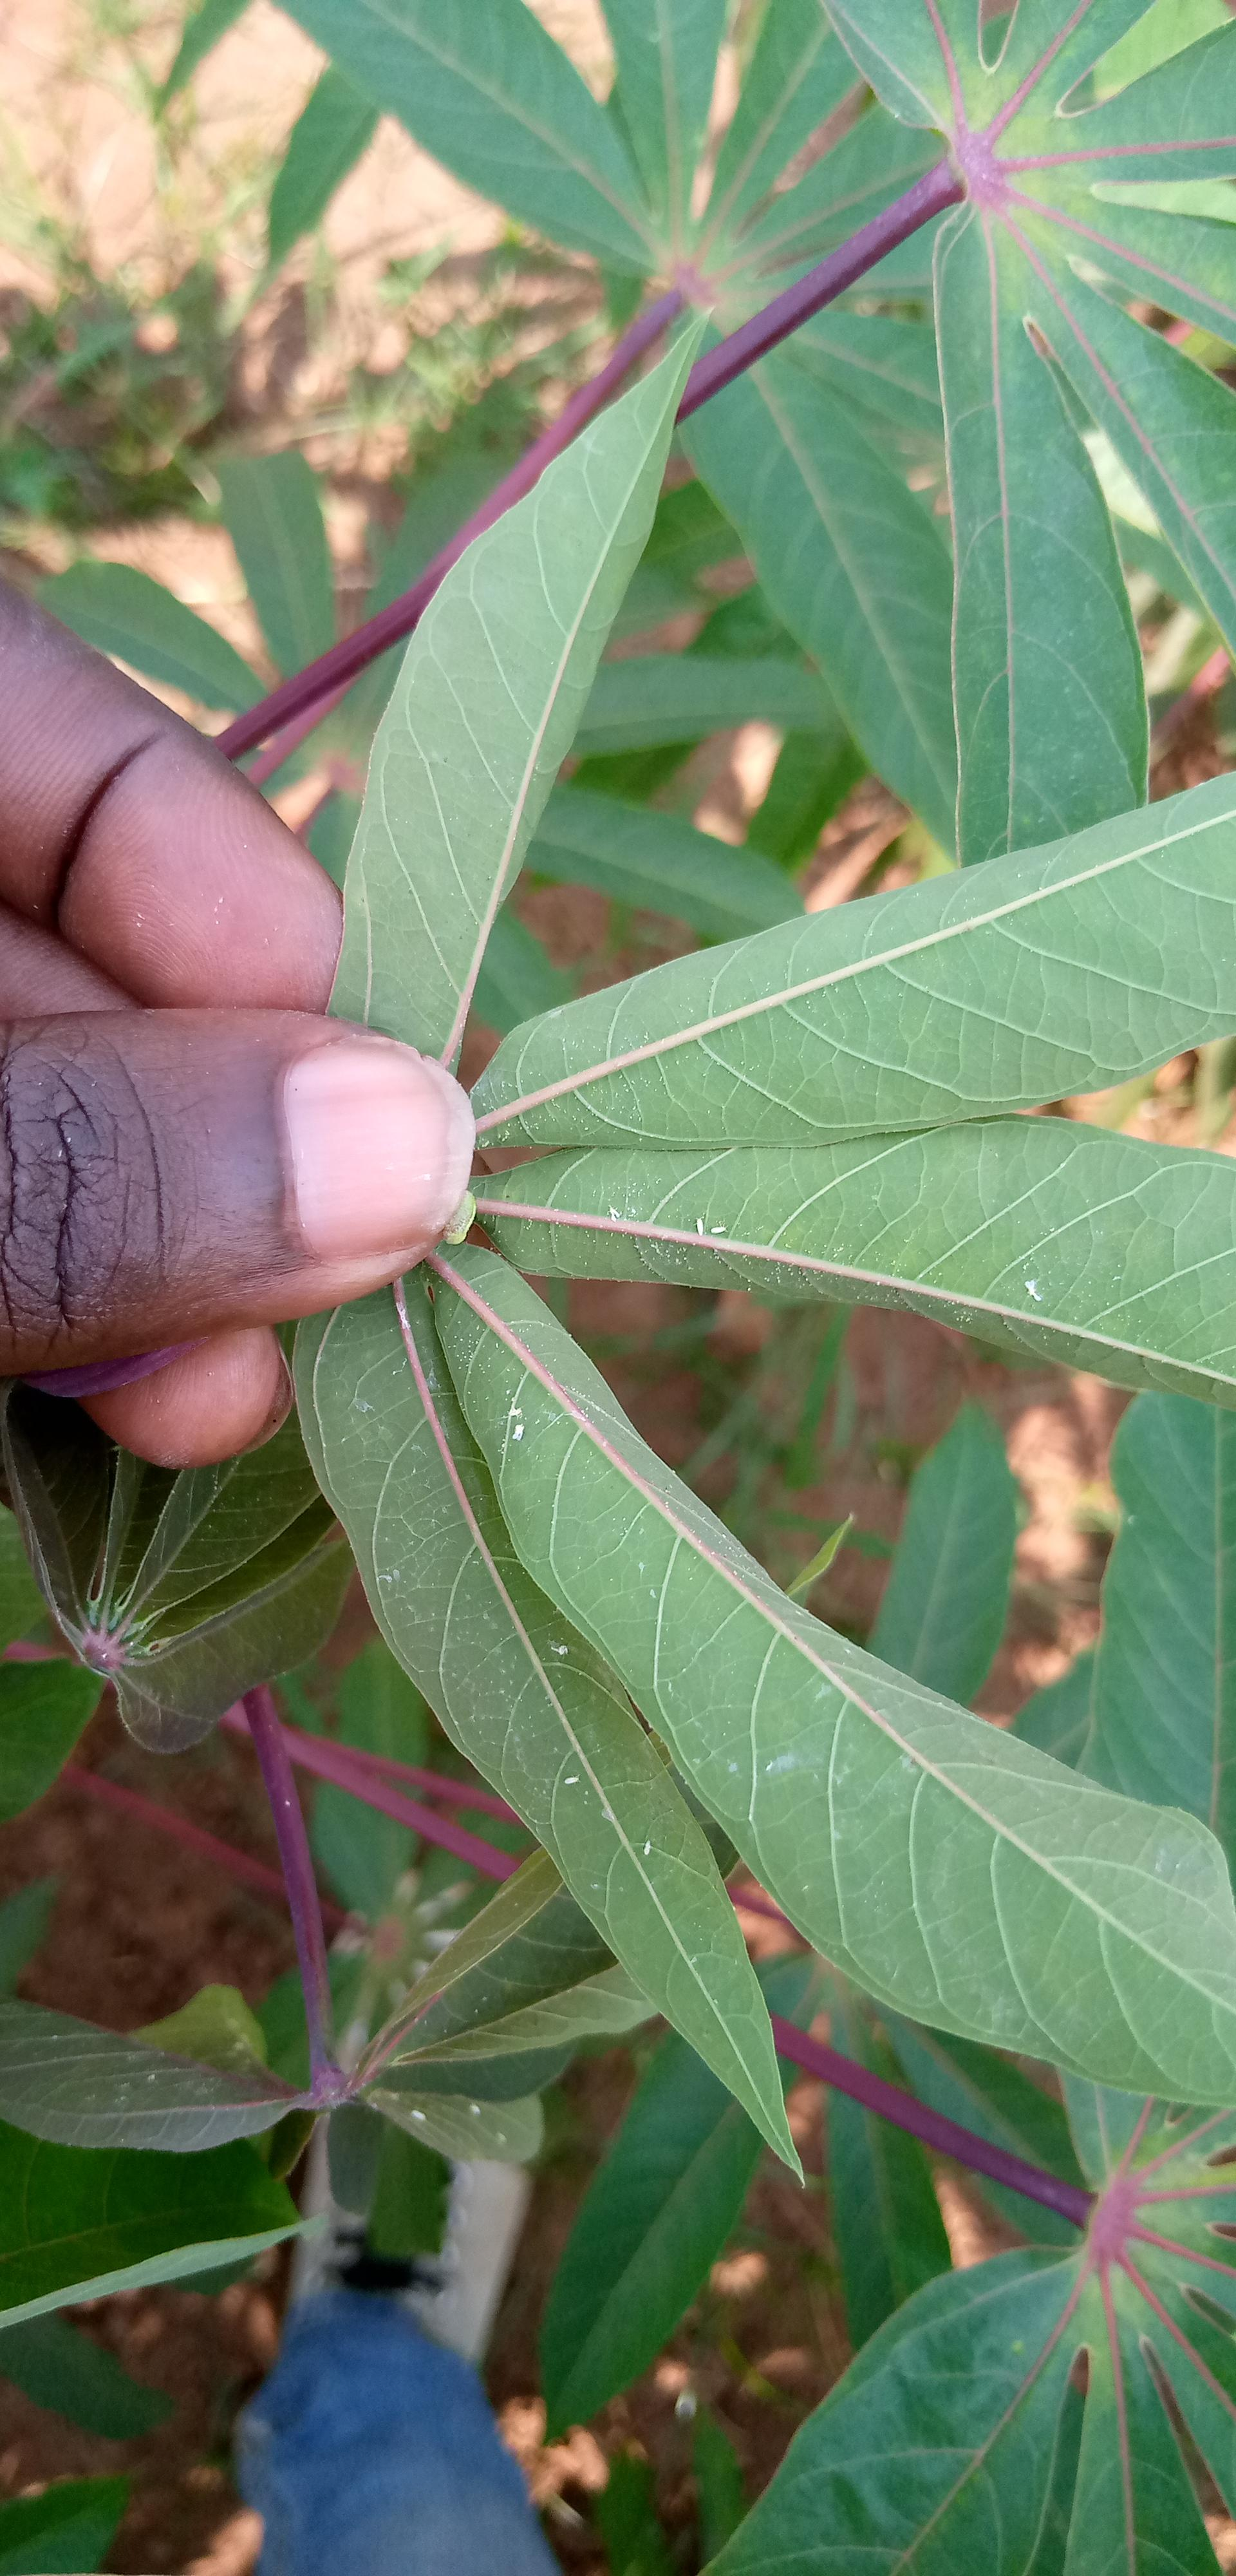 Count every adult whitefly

5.